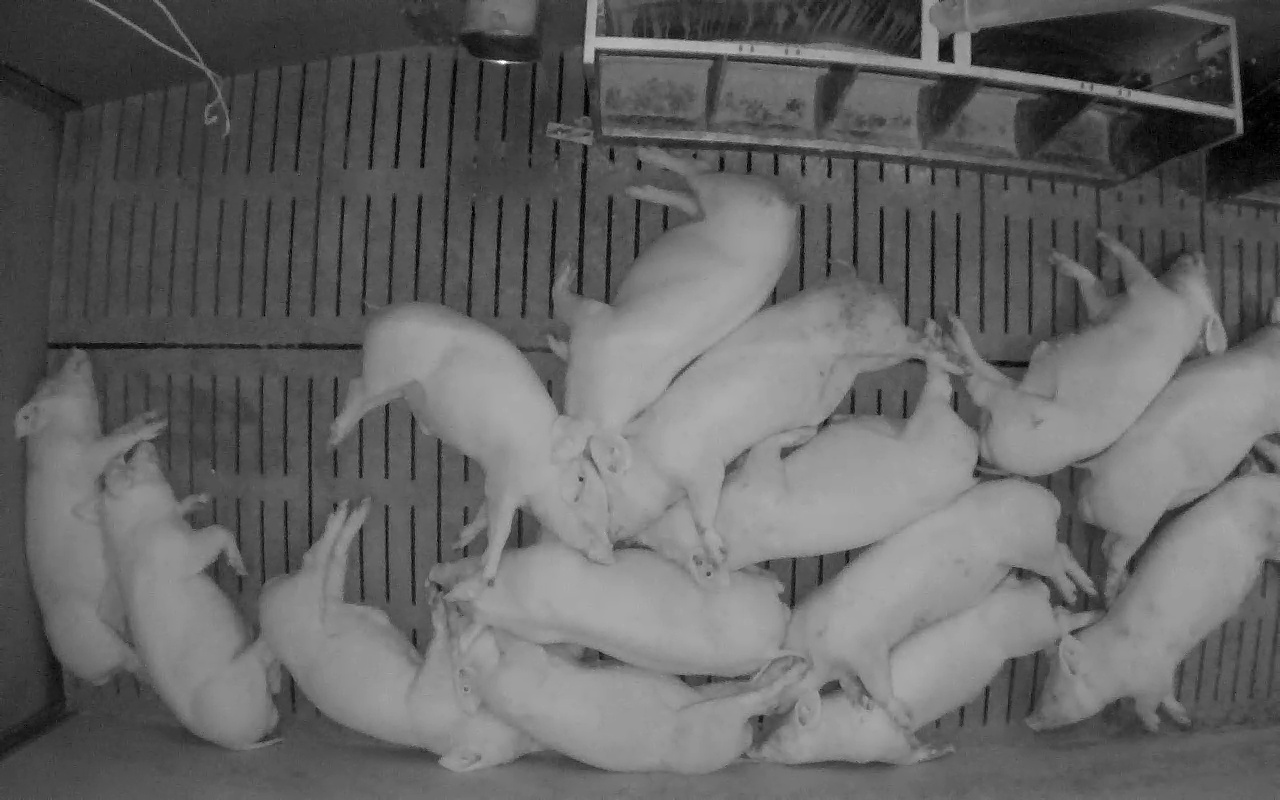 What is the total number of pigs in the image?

14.